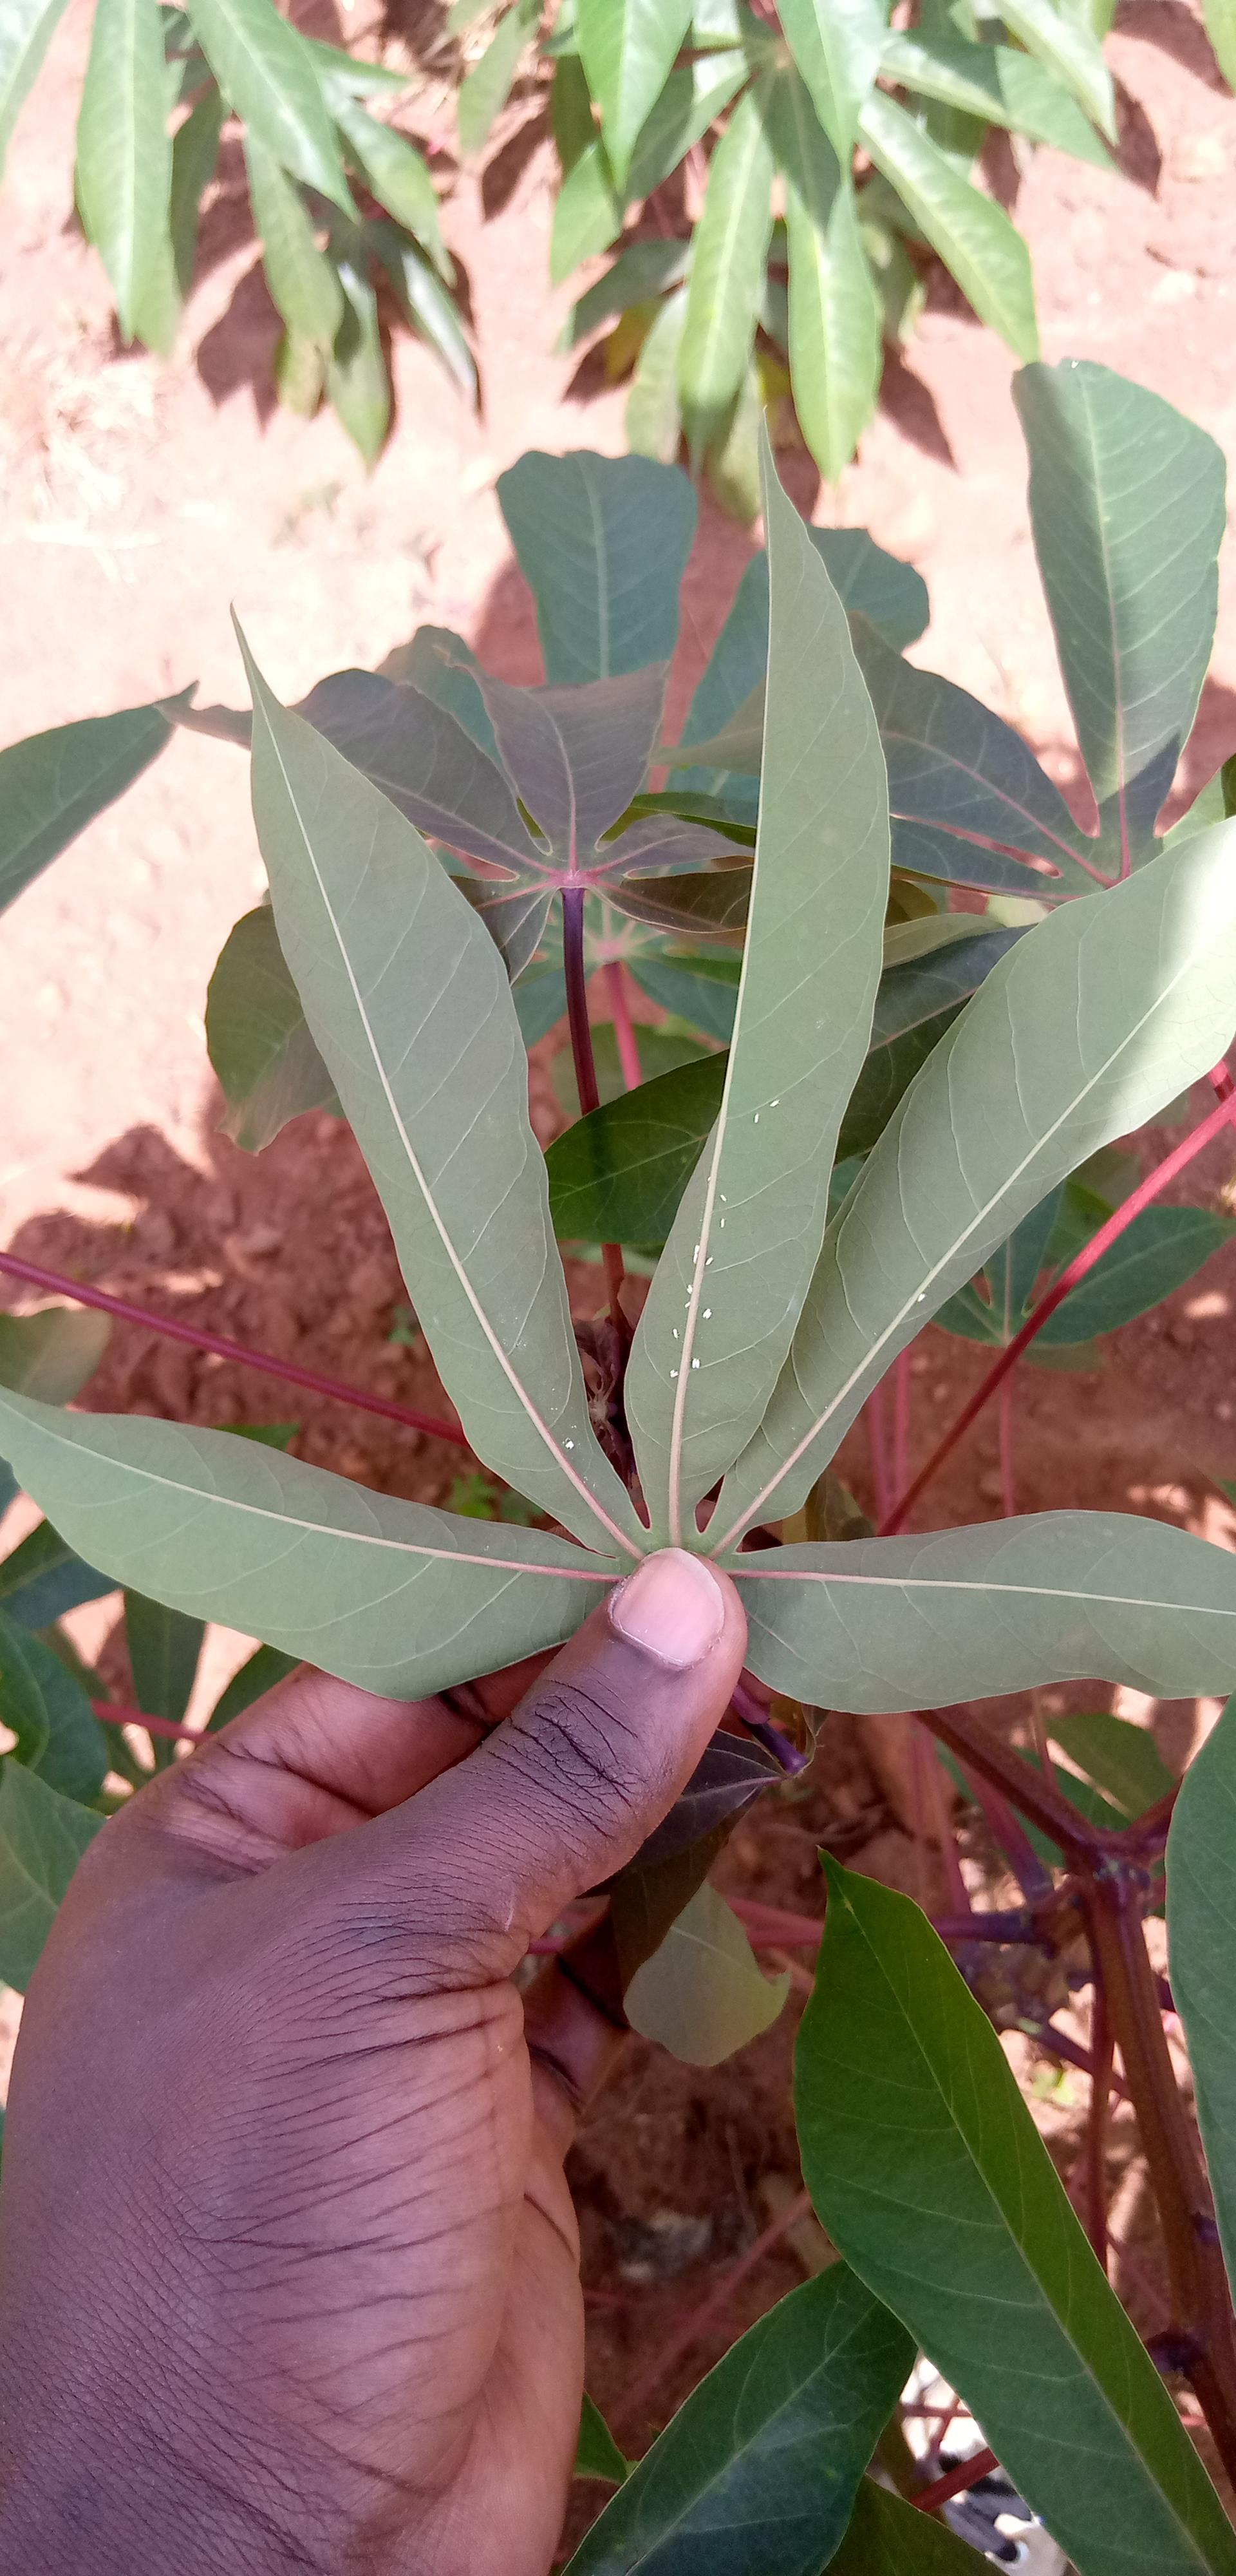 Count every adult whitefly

19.